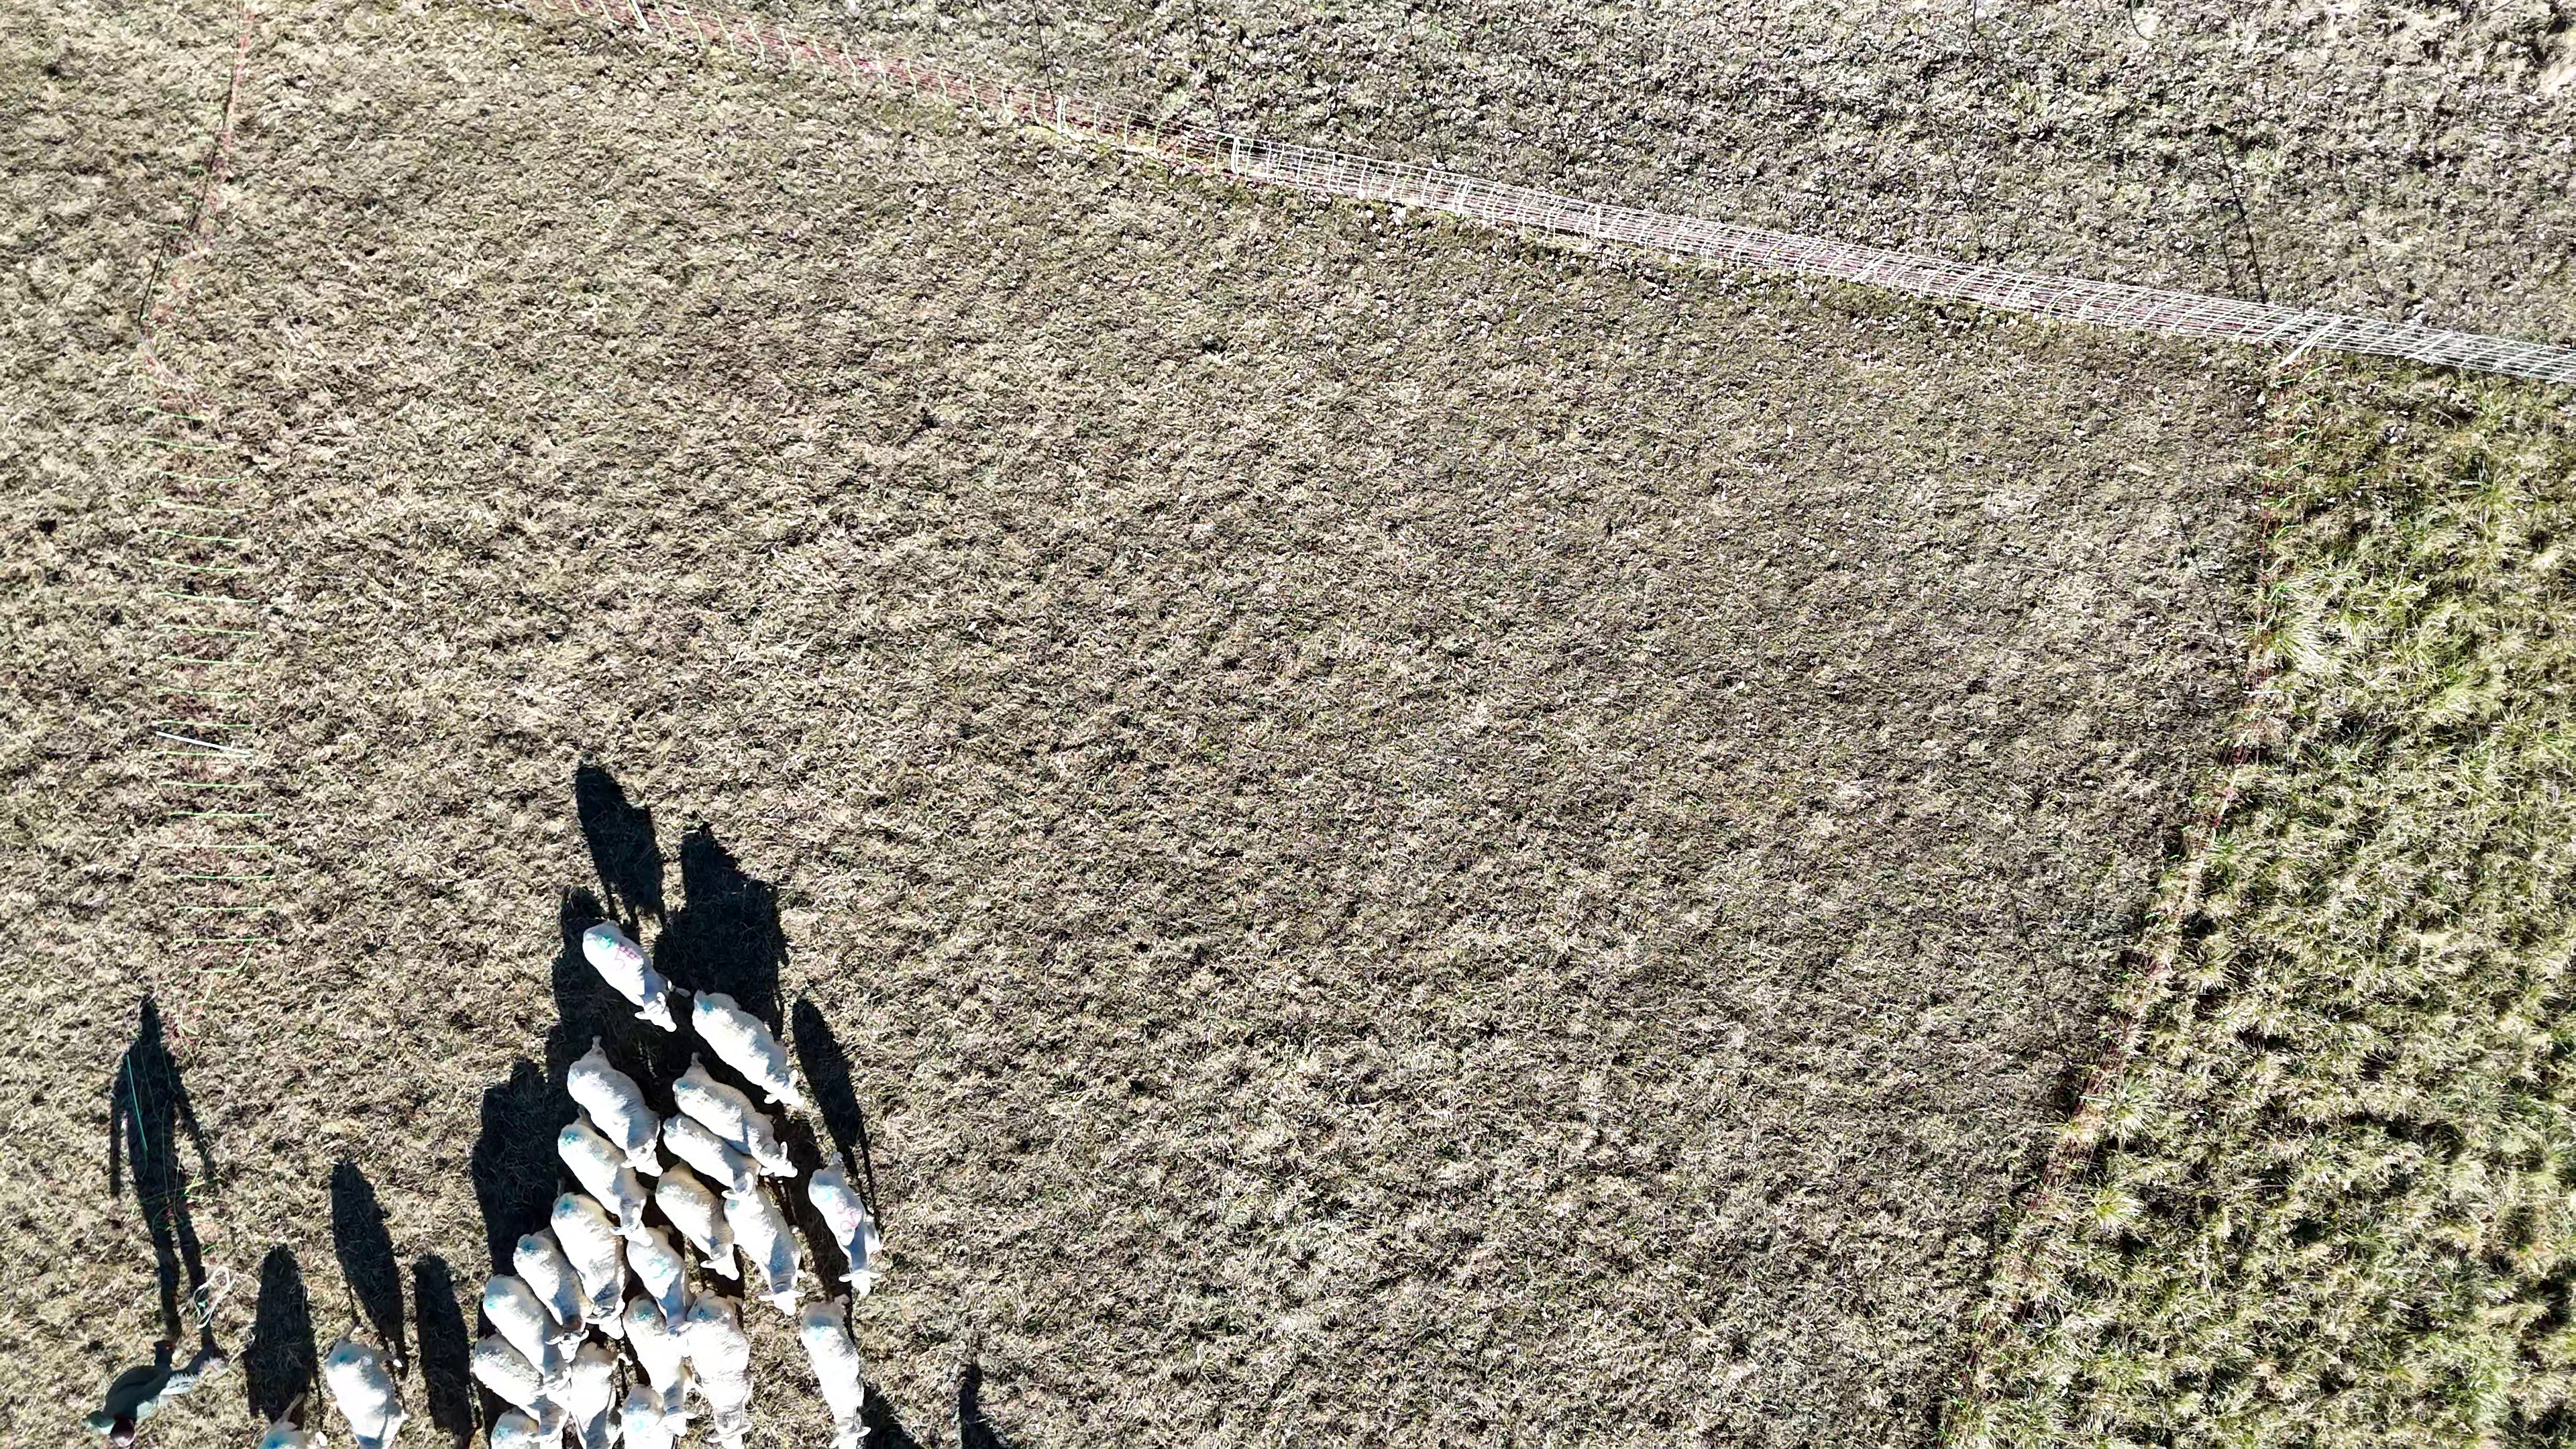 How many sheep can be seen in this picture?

22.